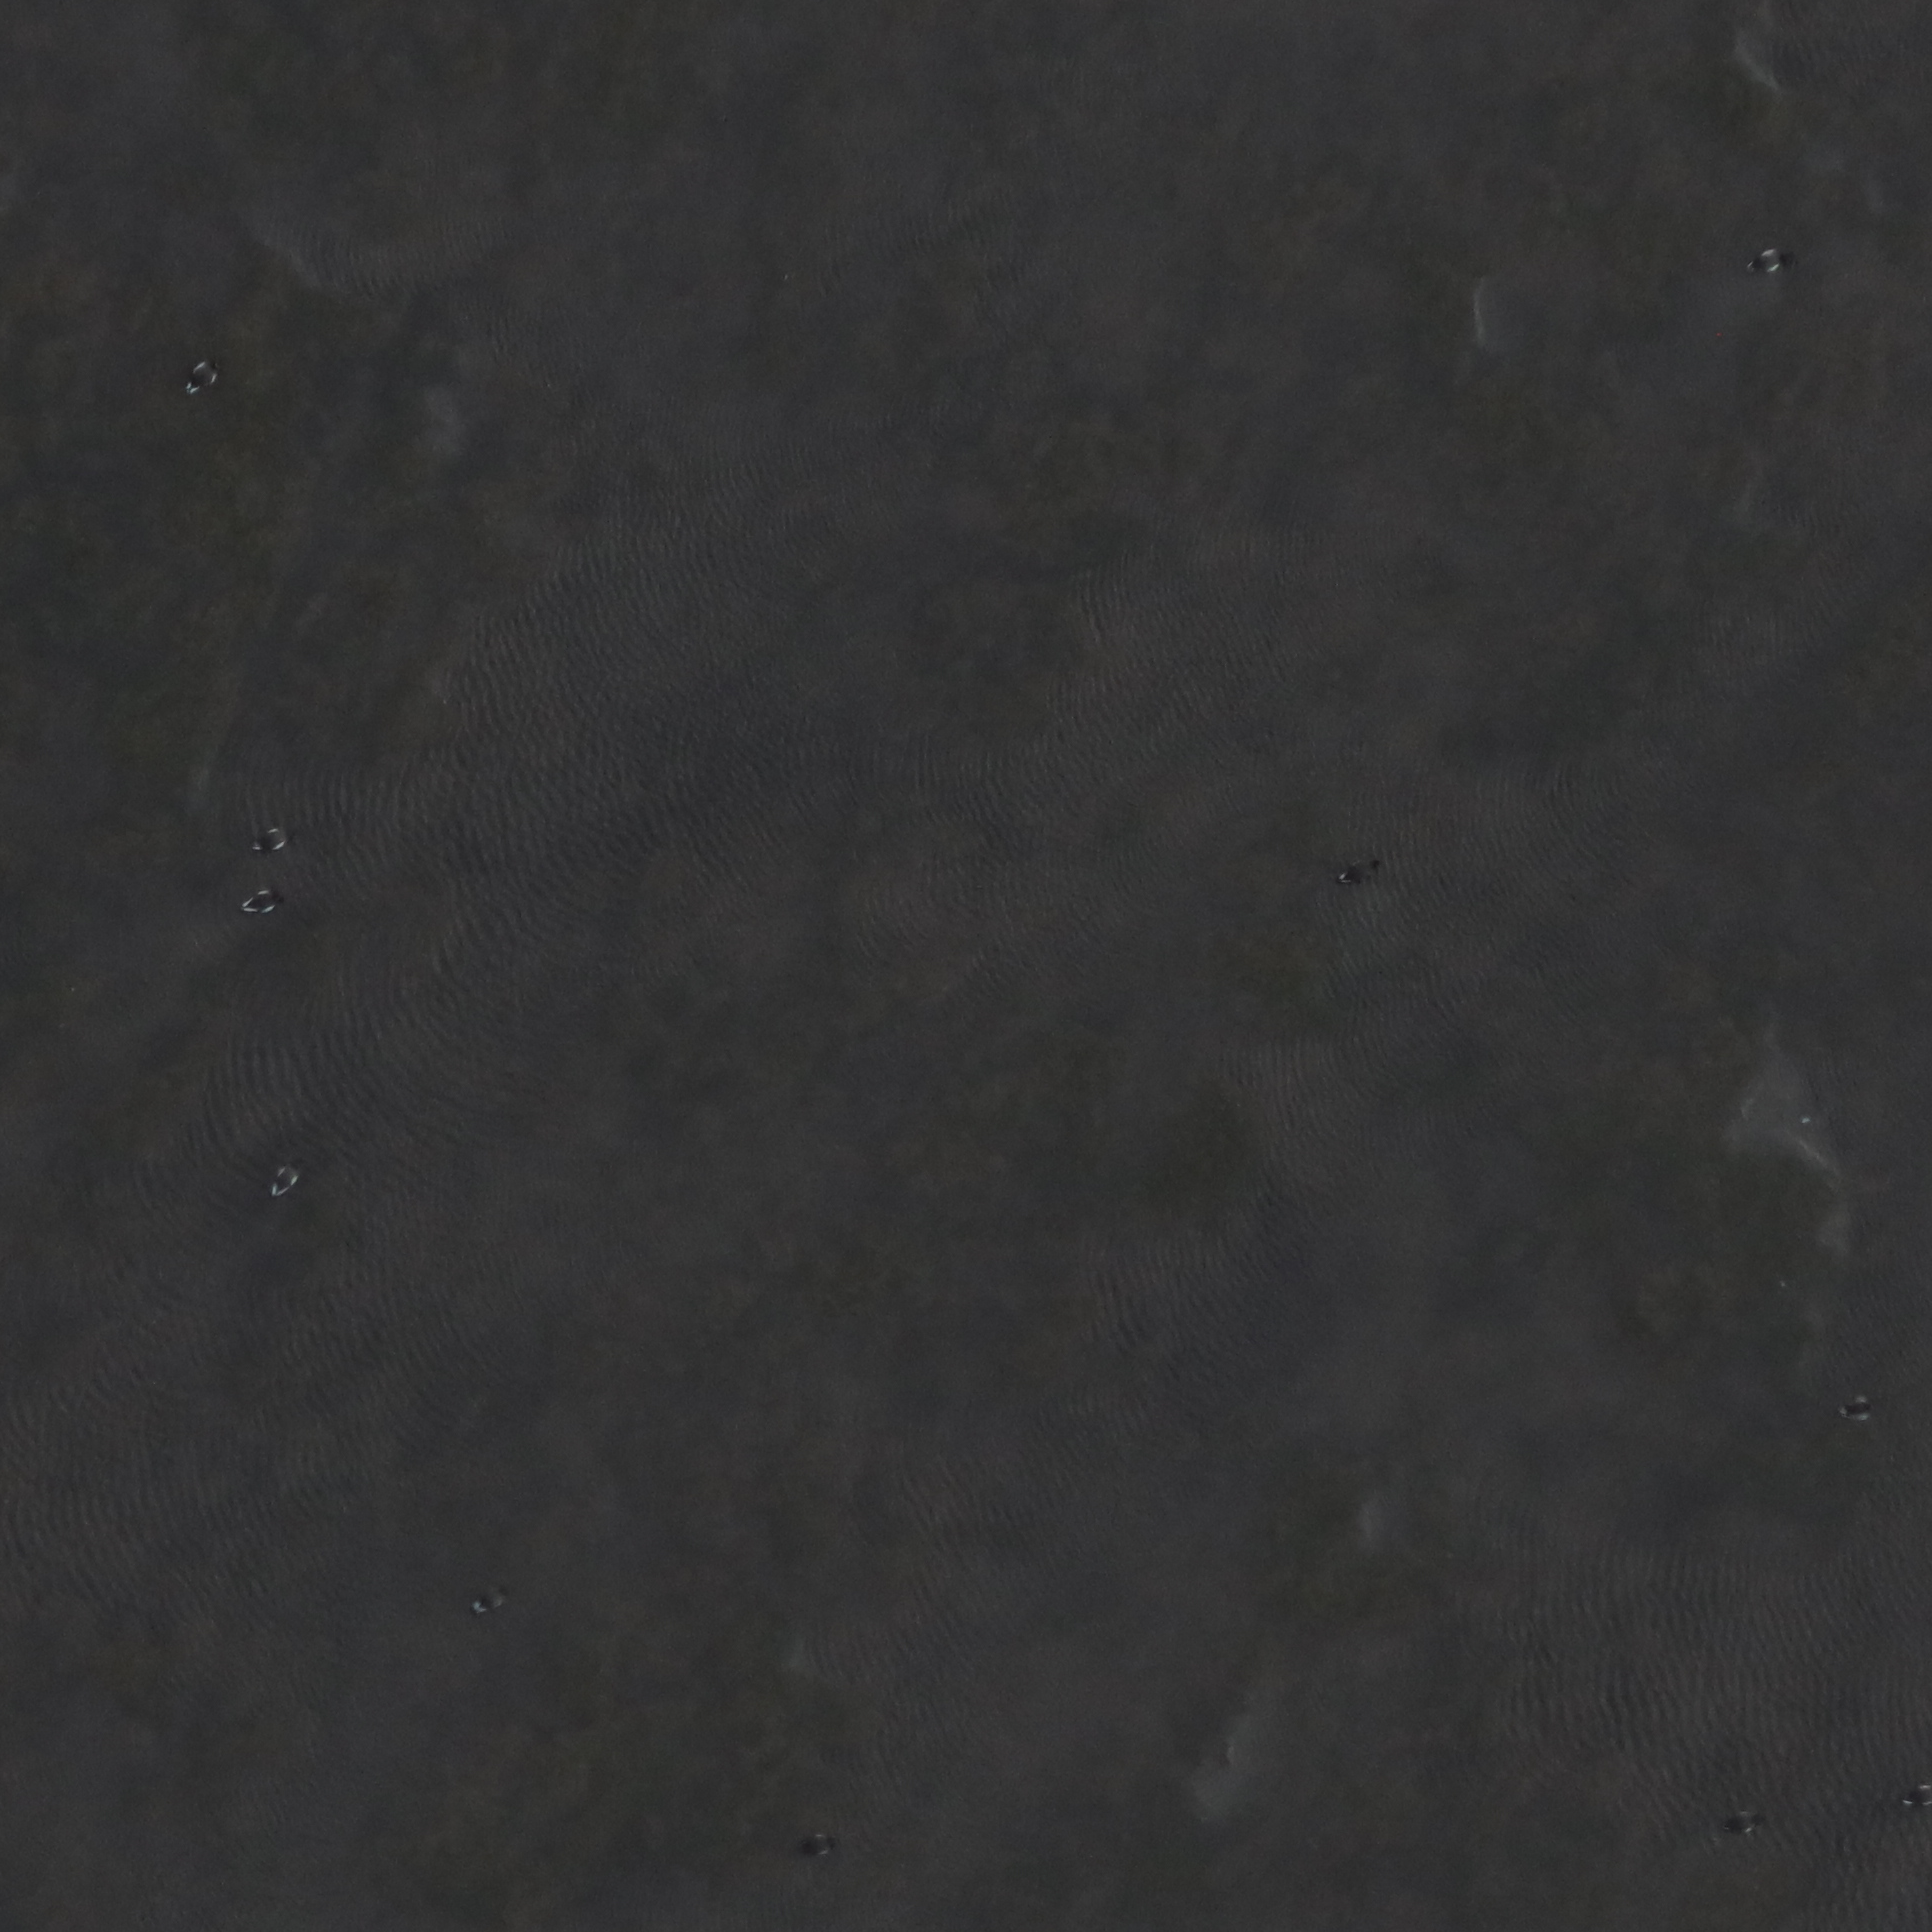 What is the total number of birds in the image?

11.